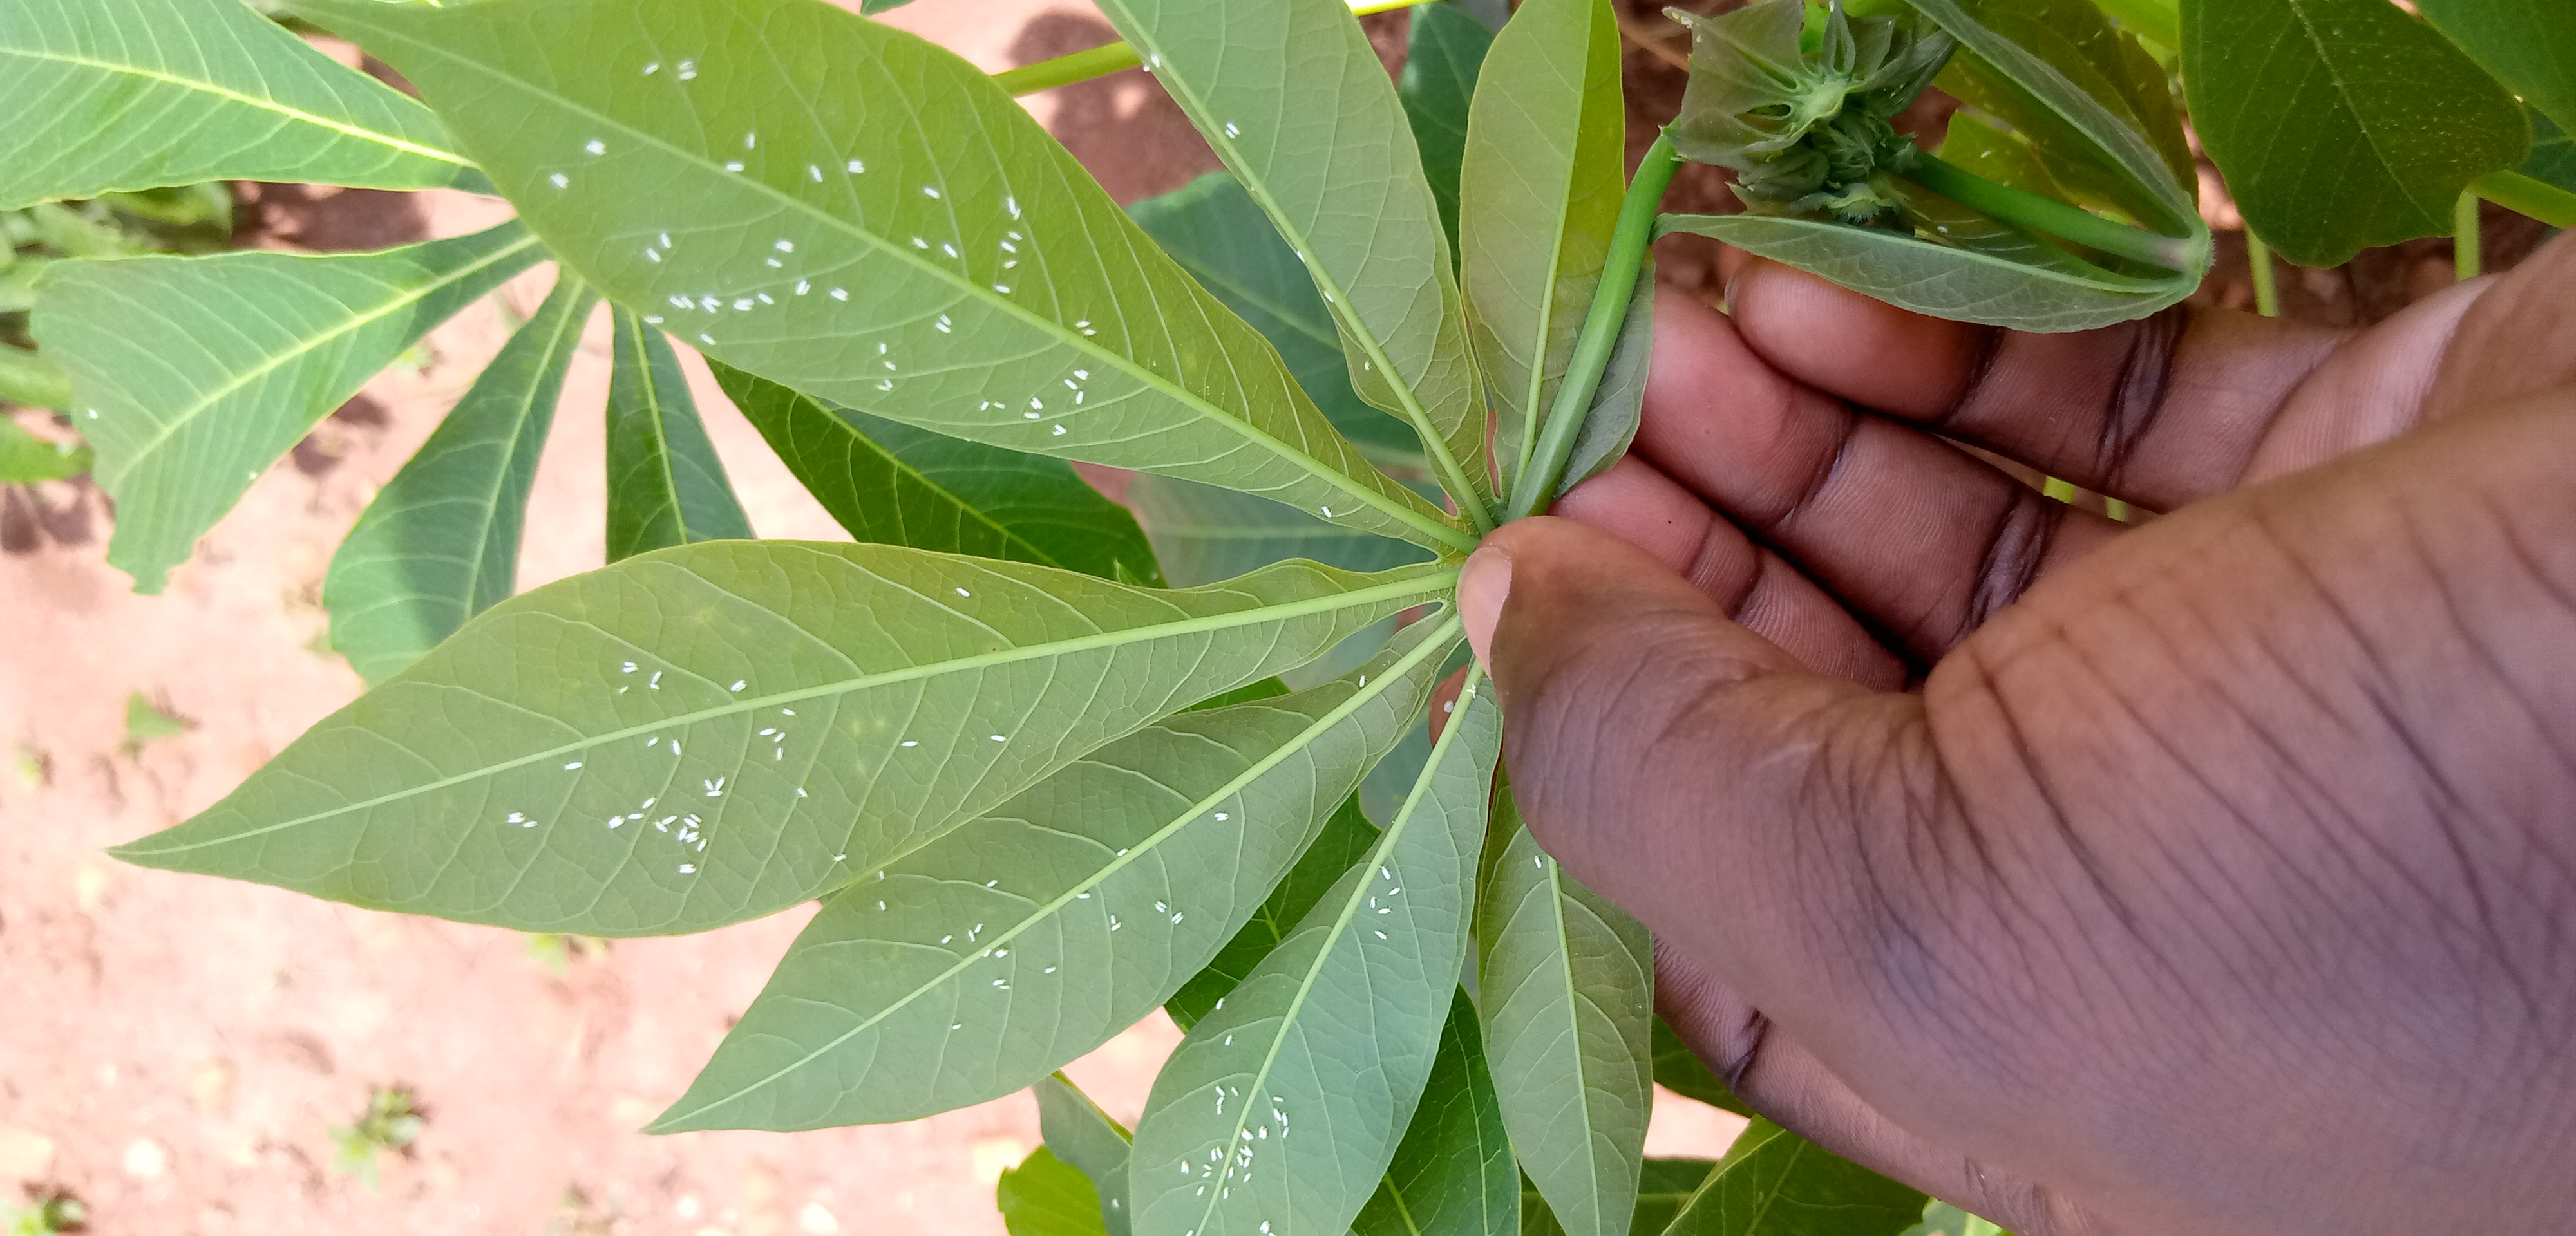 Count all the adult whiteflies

157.